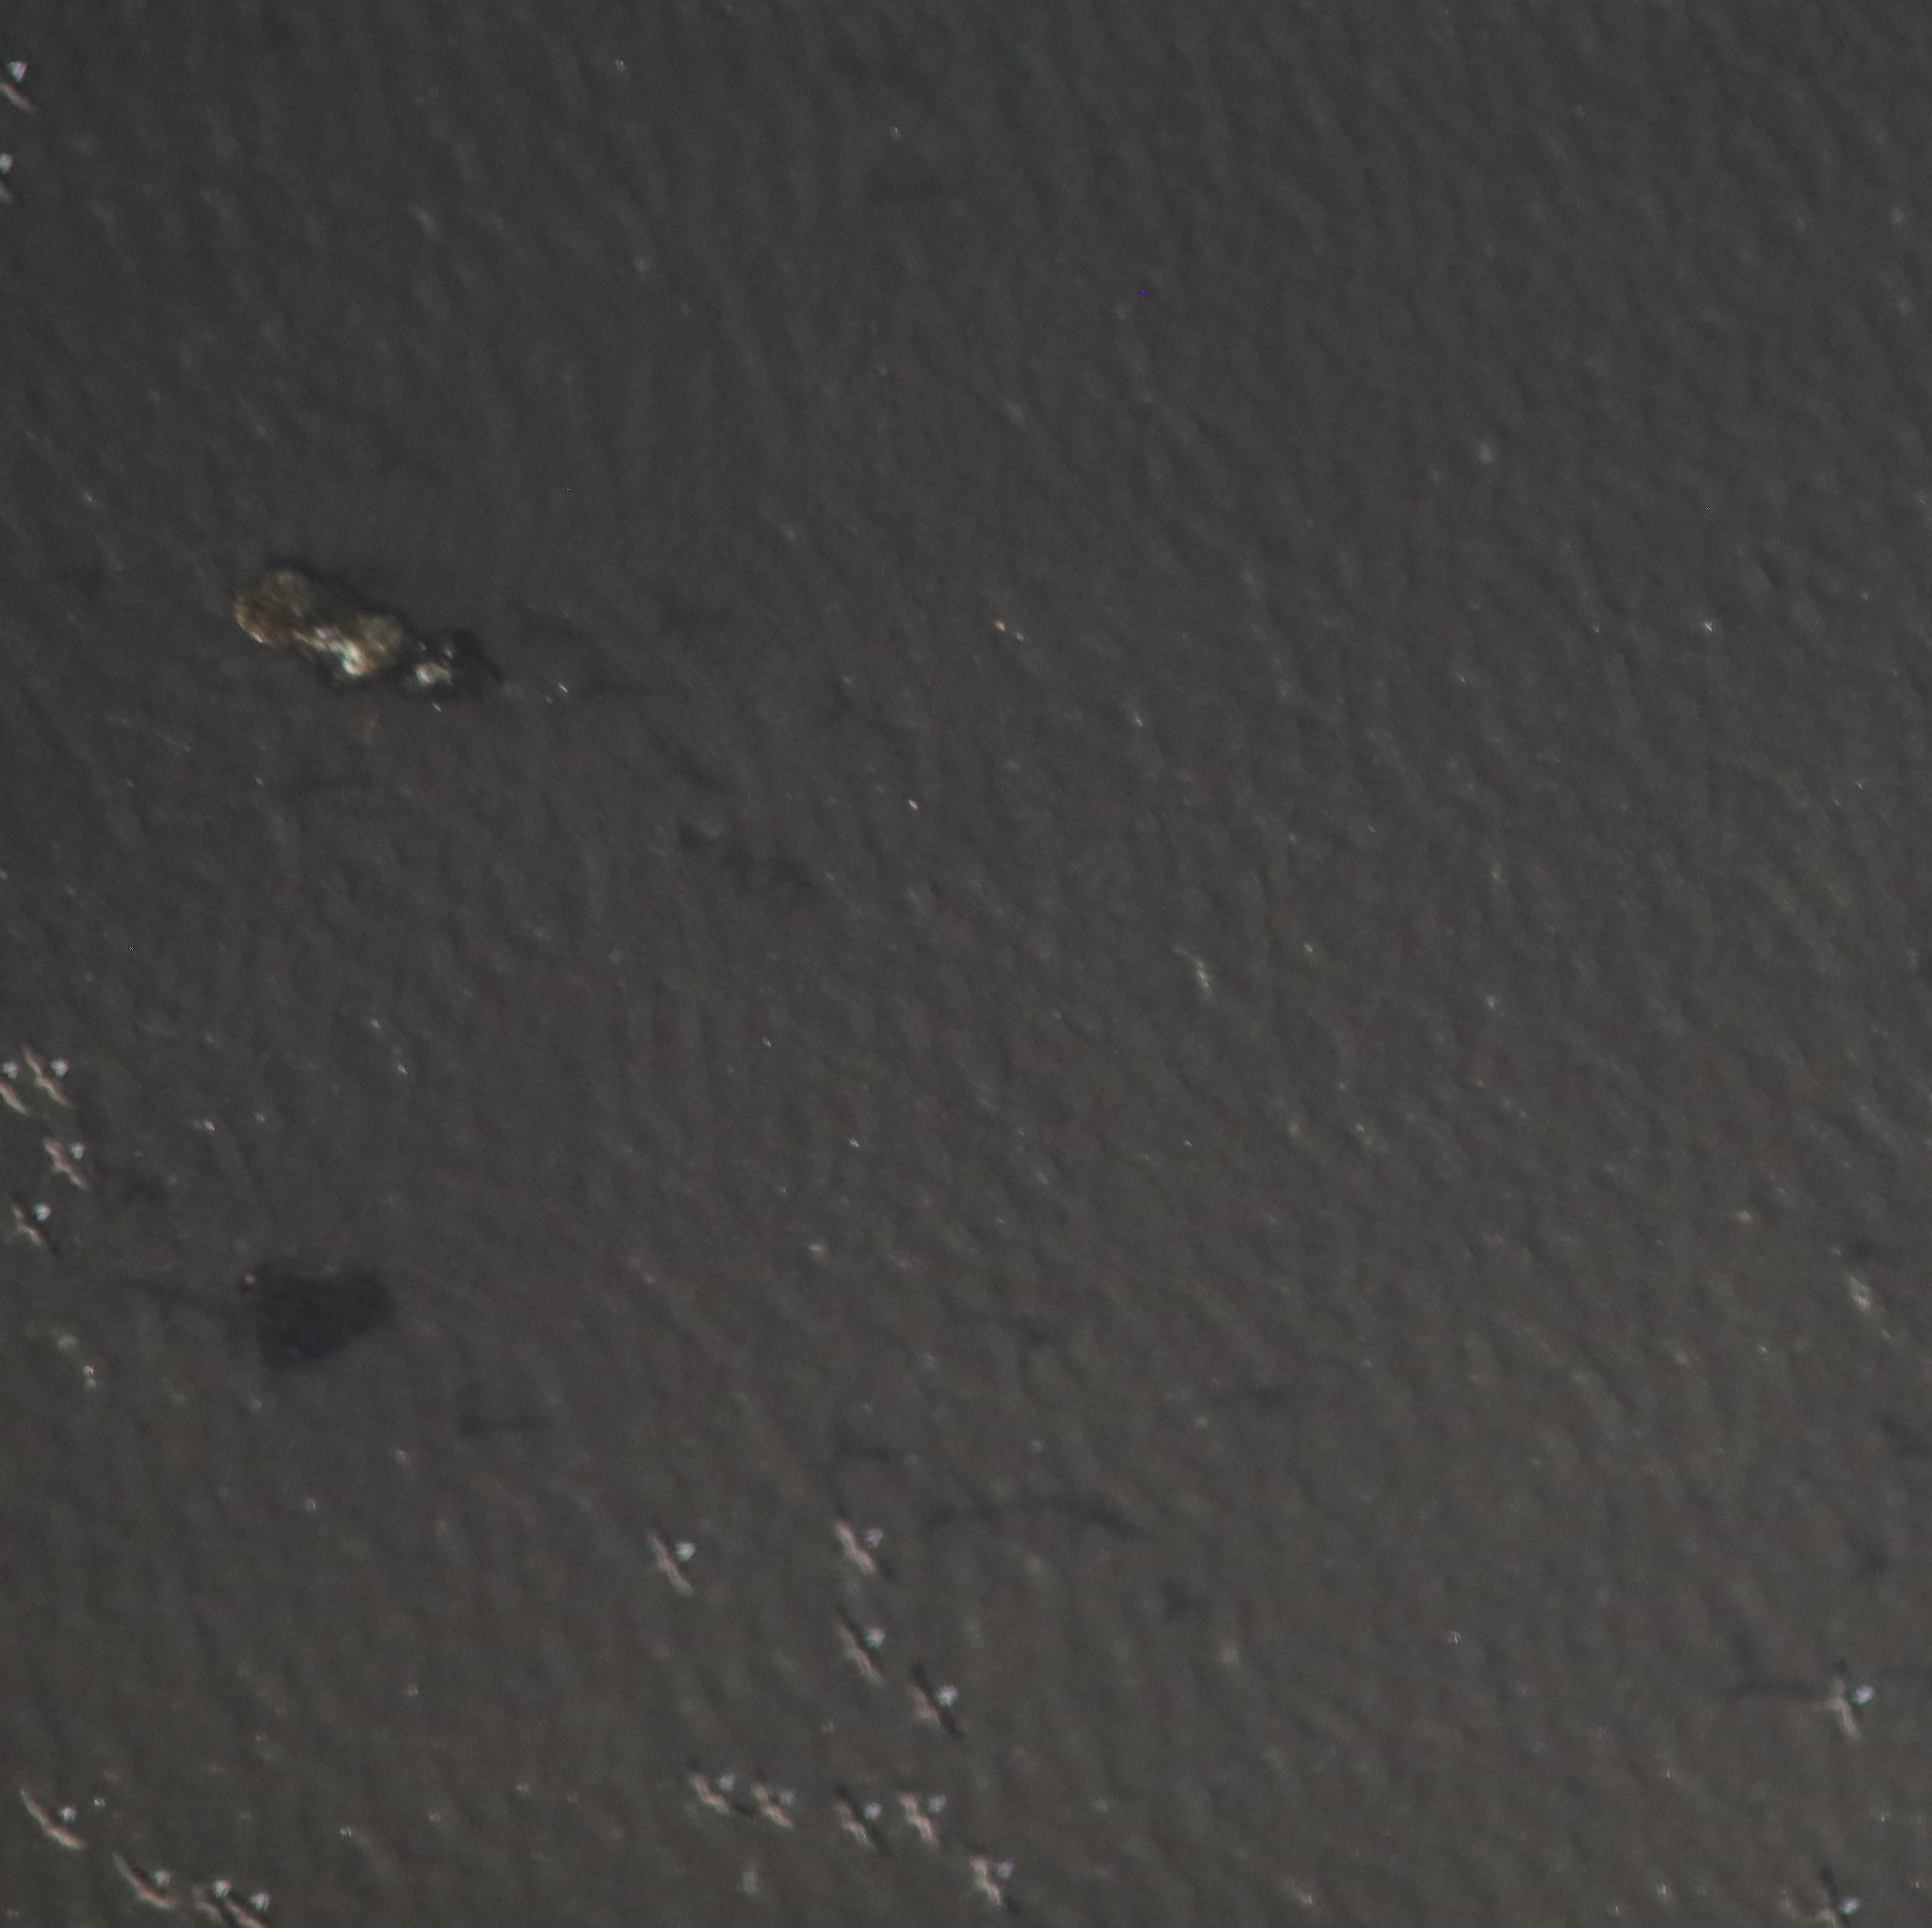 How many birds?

20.